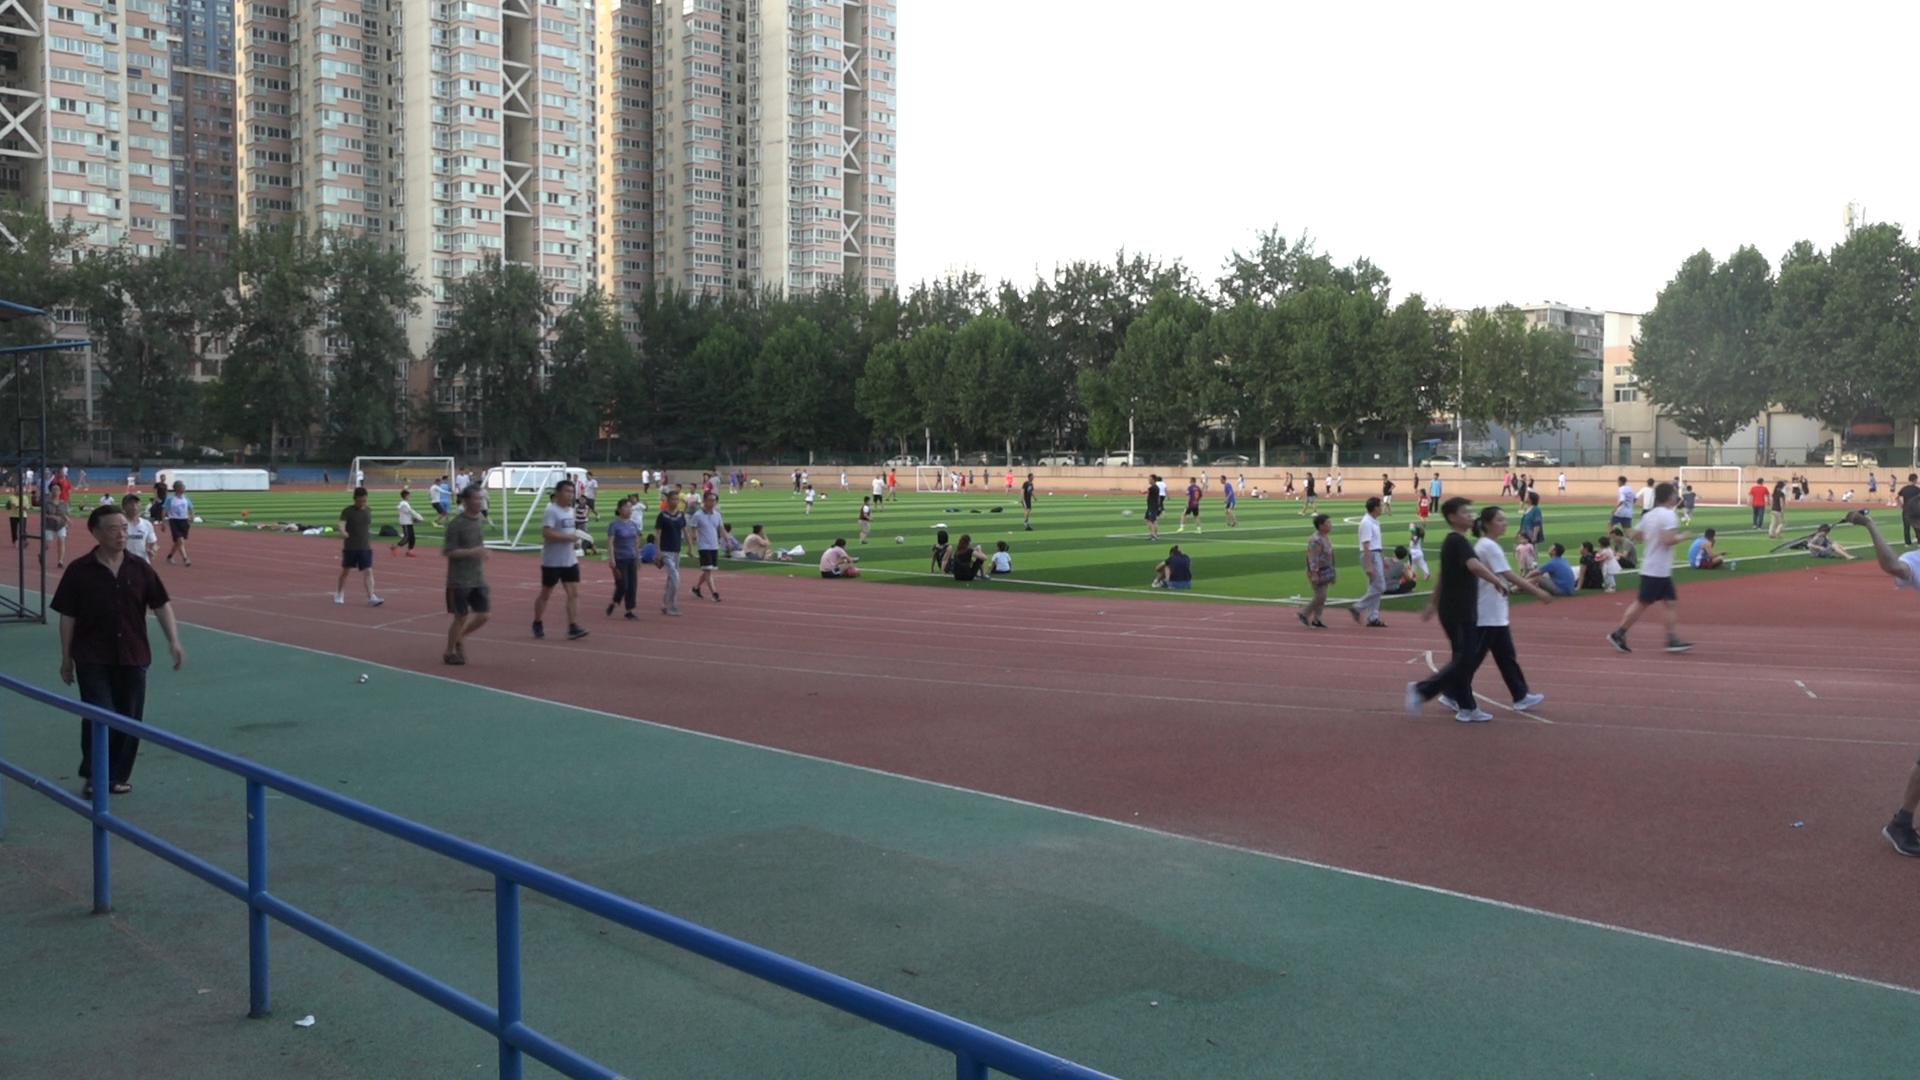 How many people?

128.